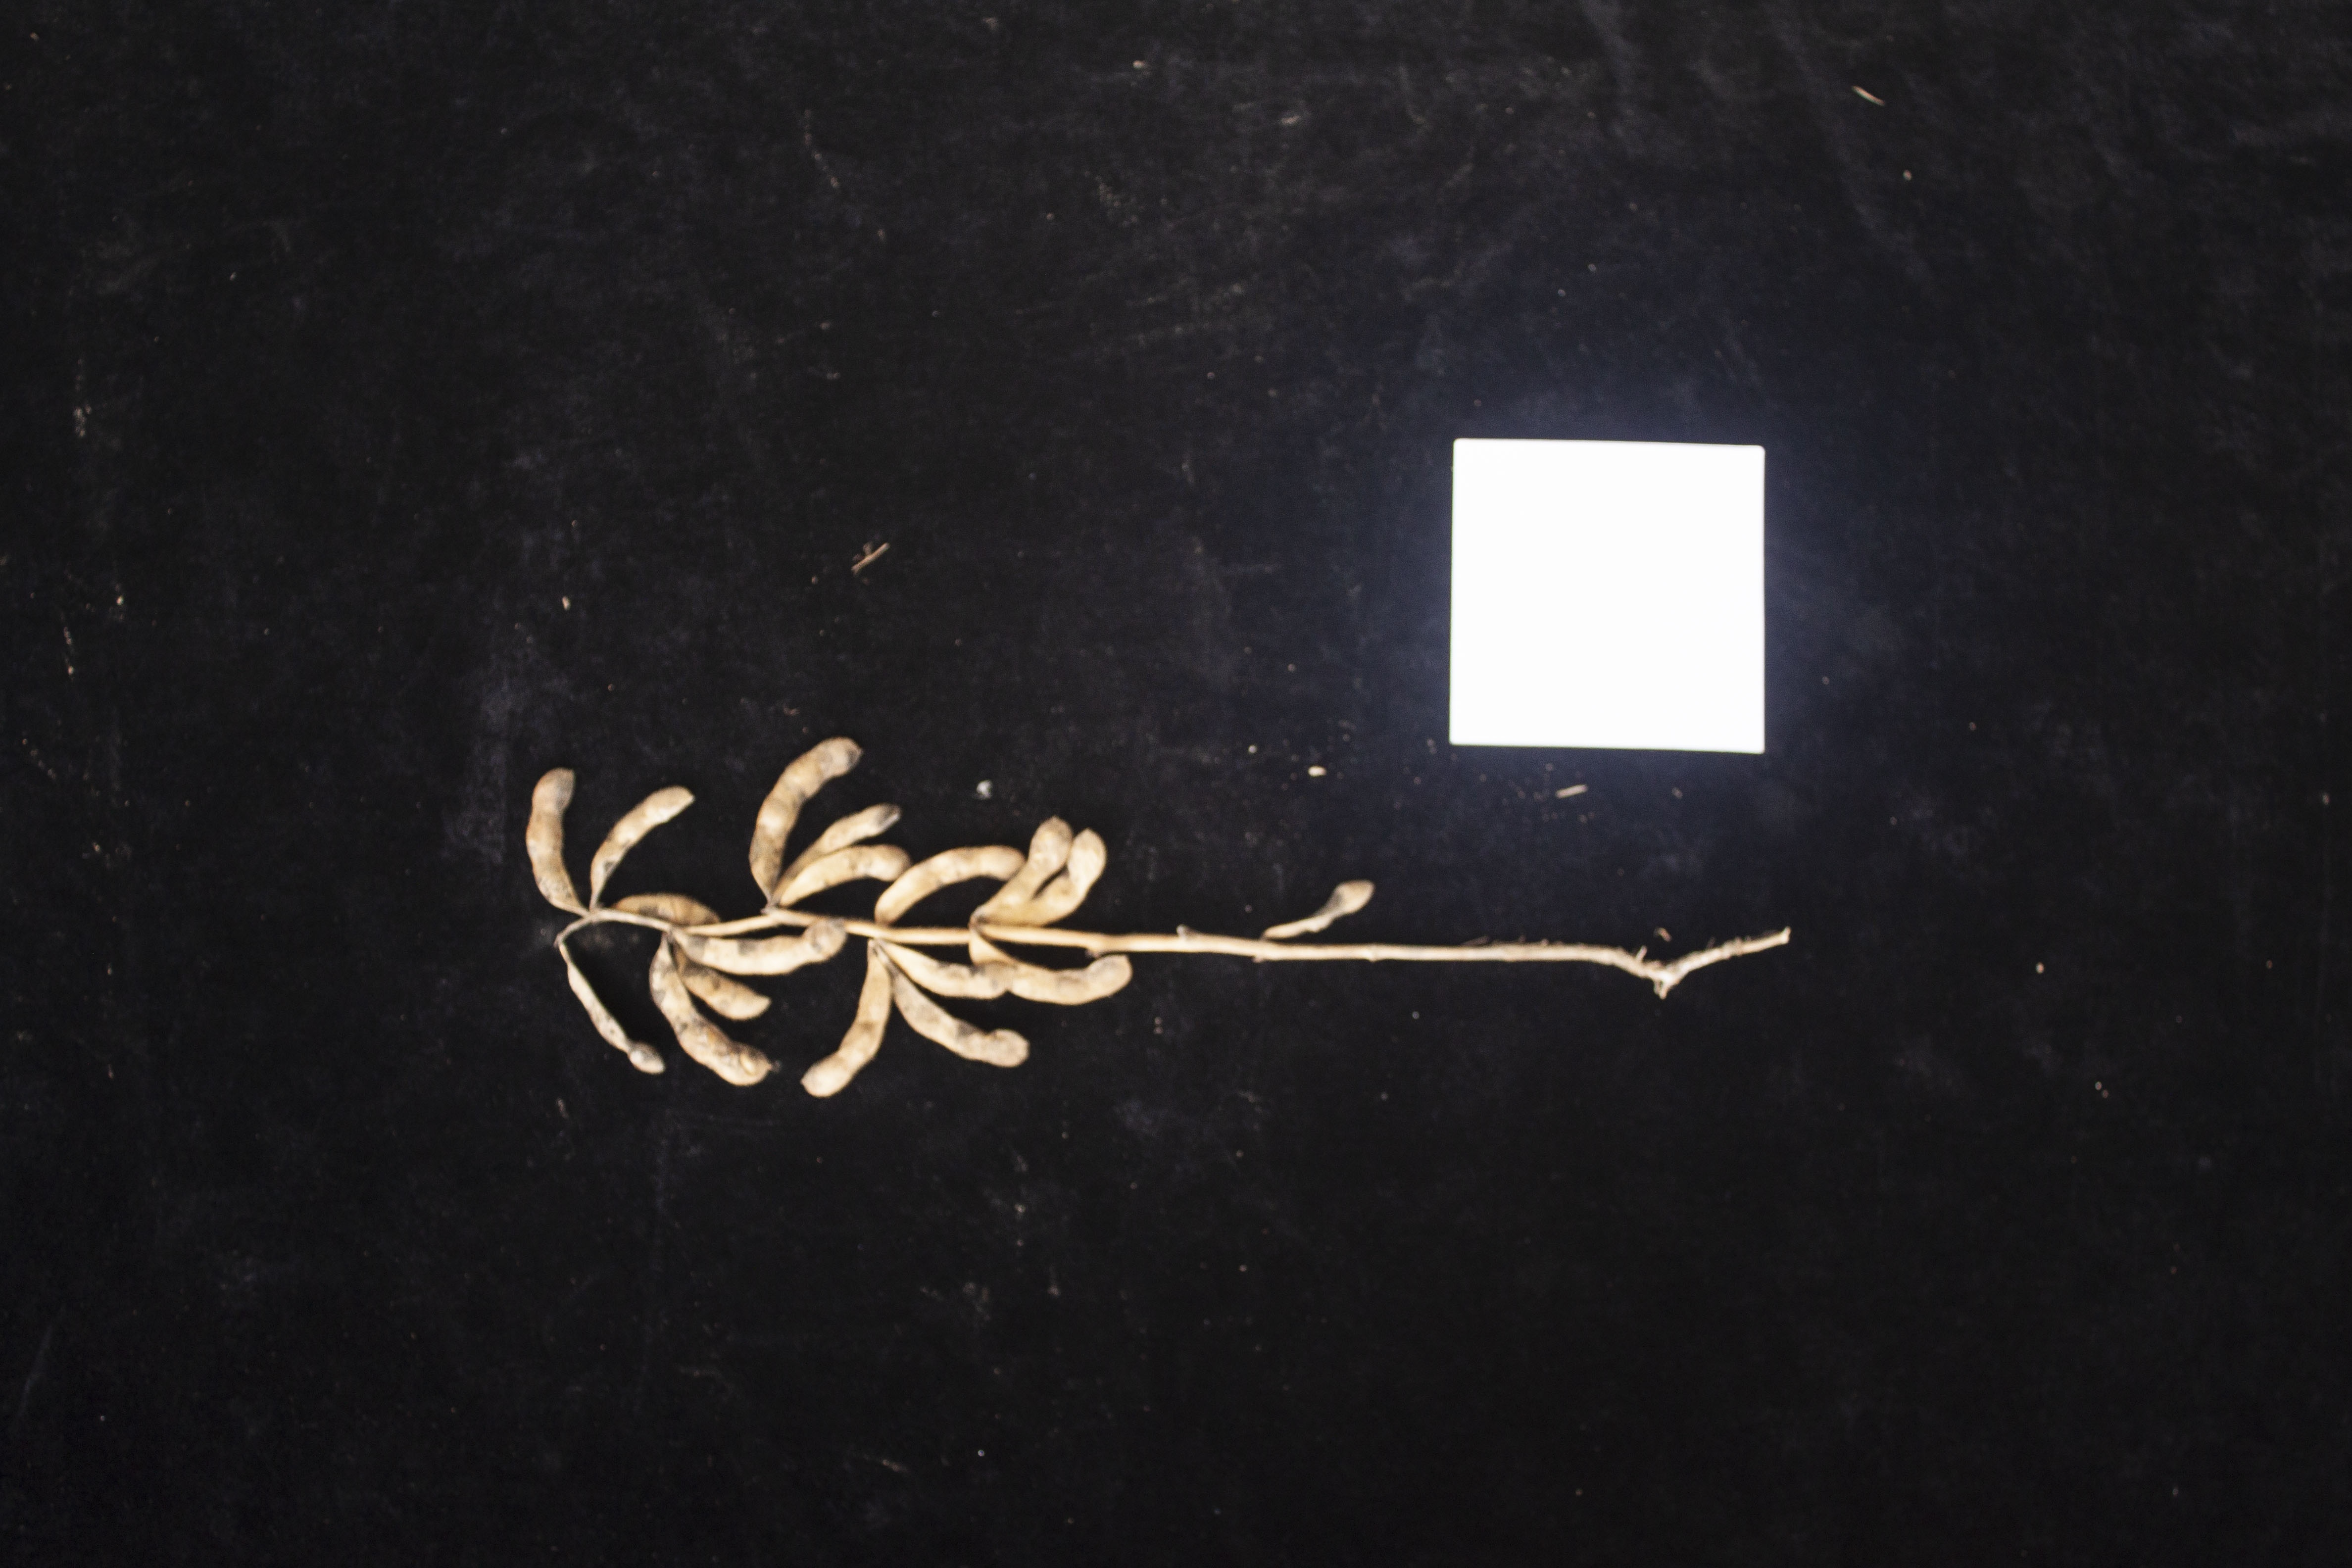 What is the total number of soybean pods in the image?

17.